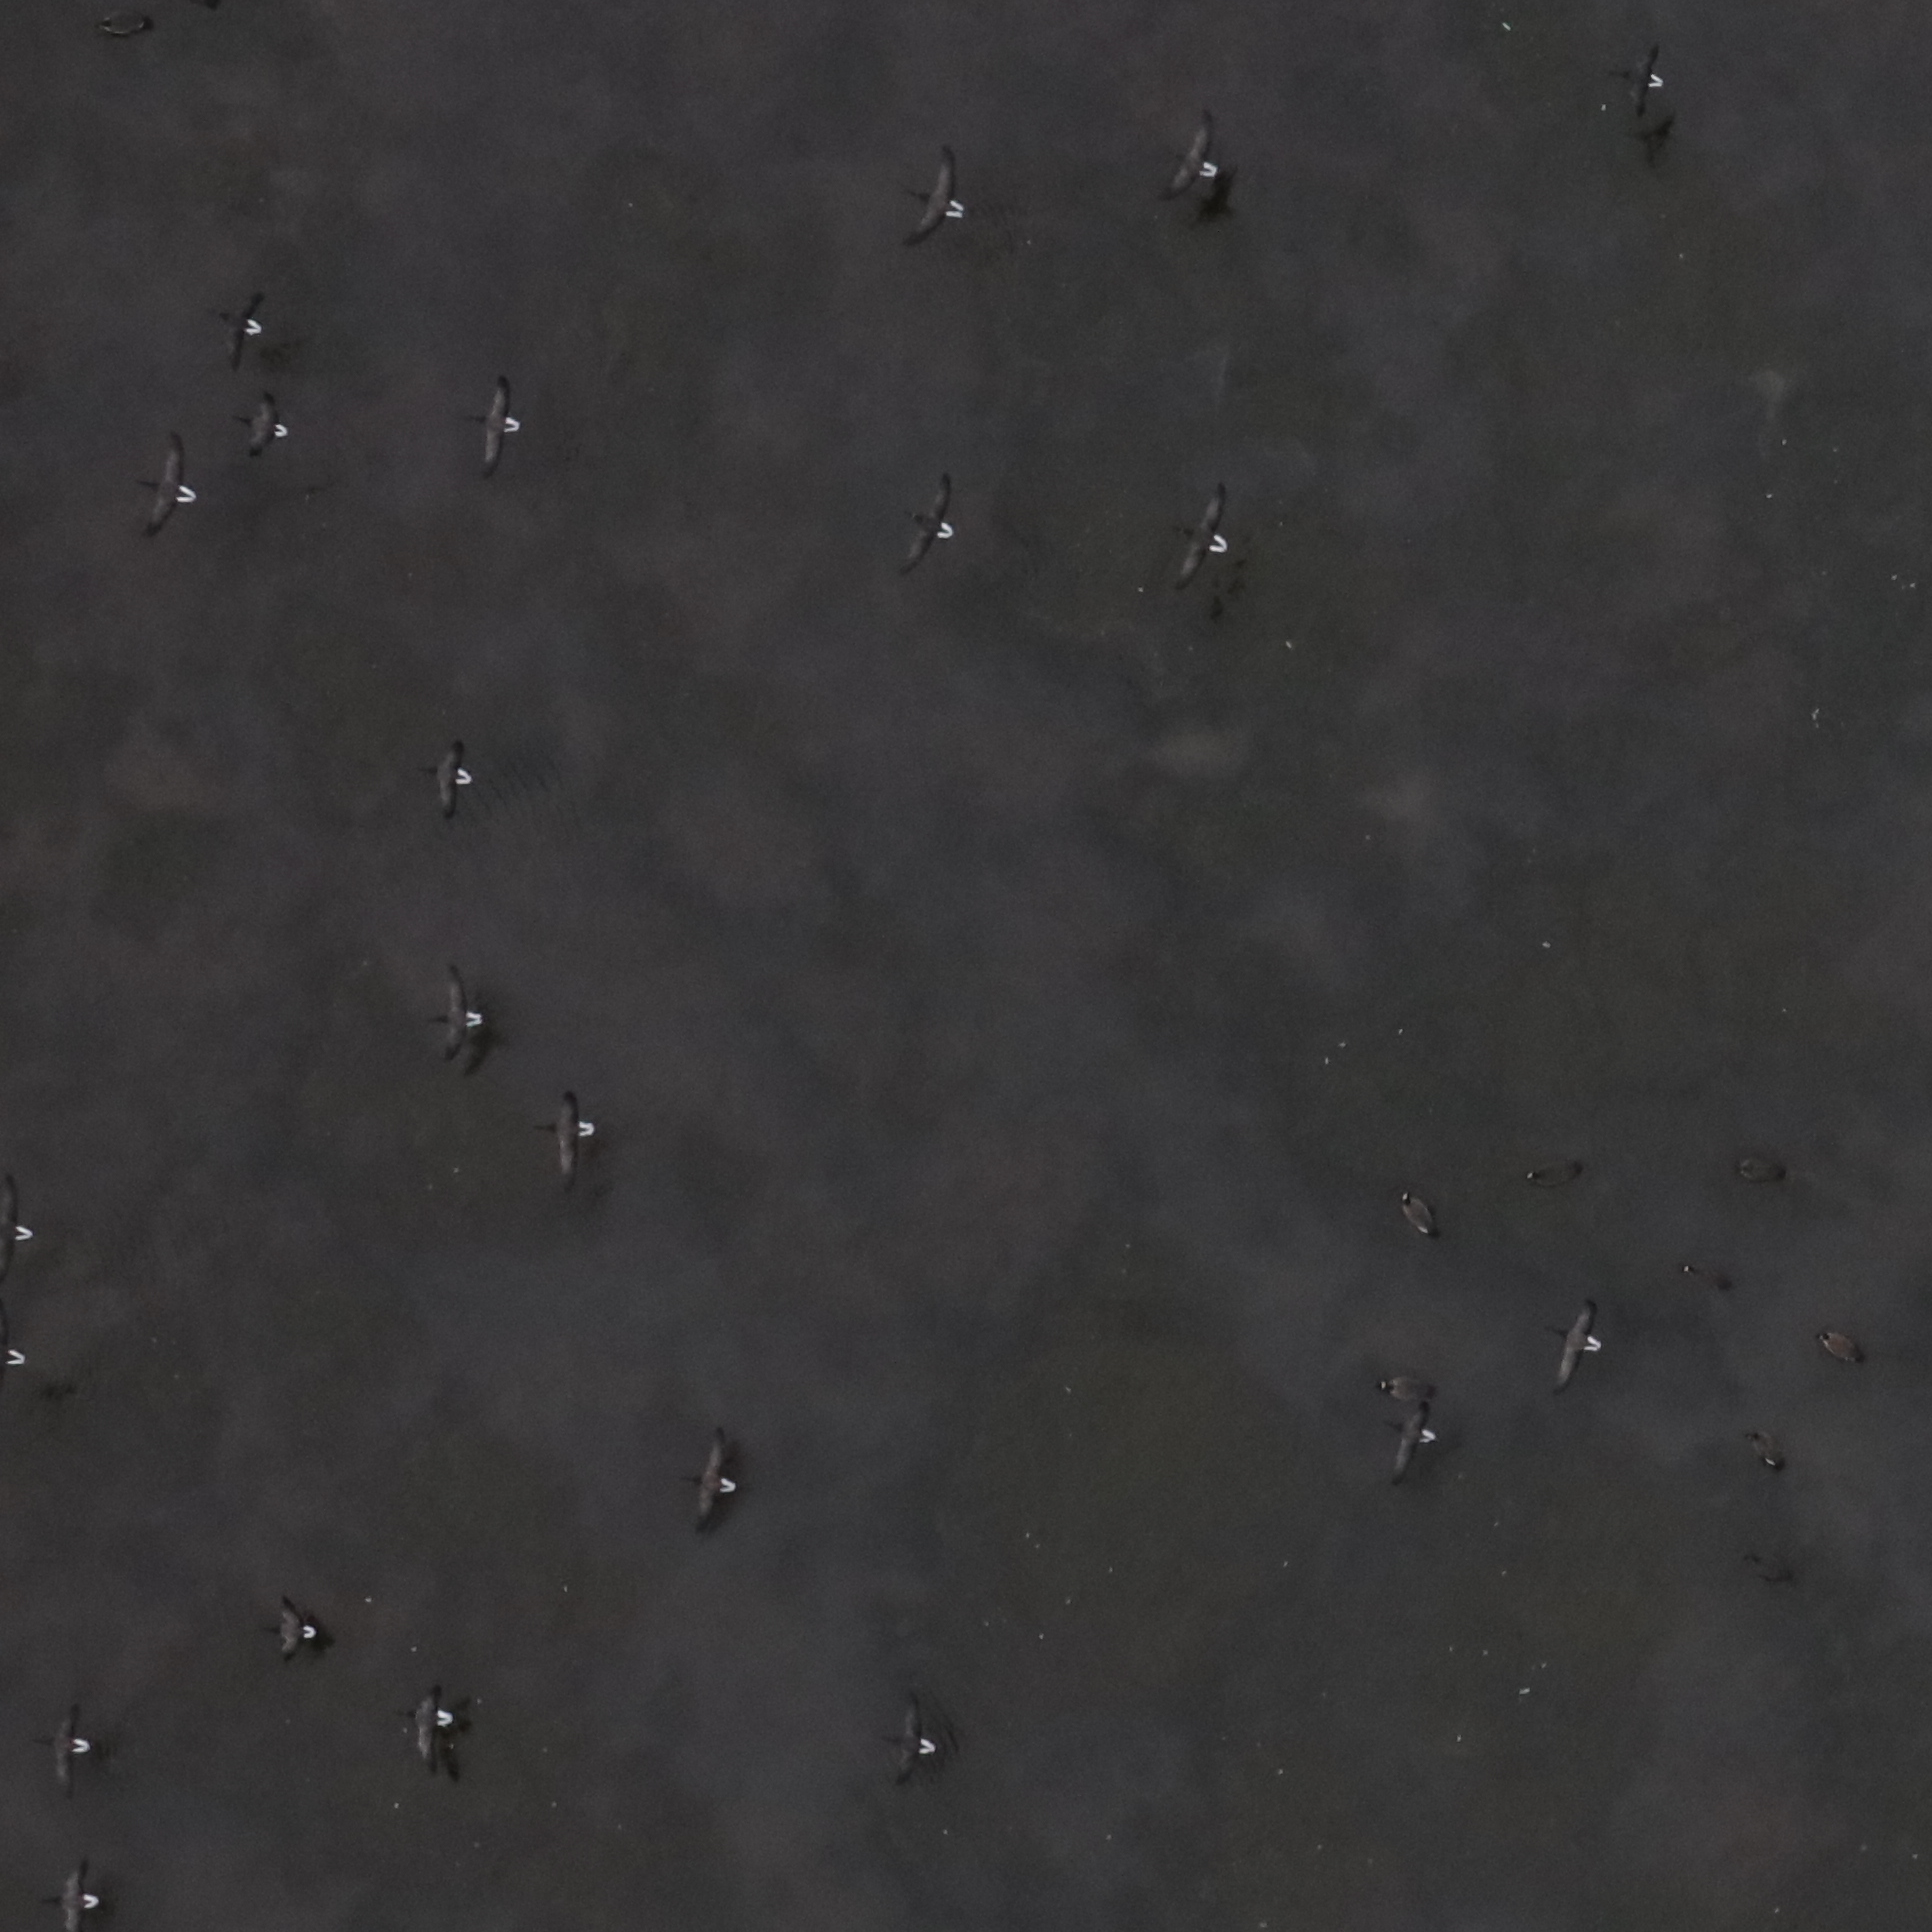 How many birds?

29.